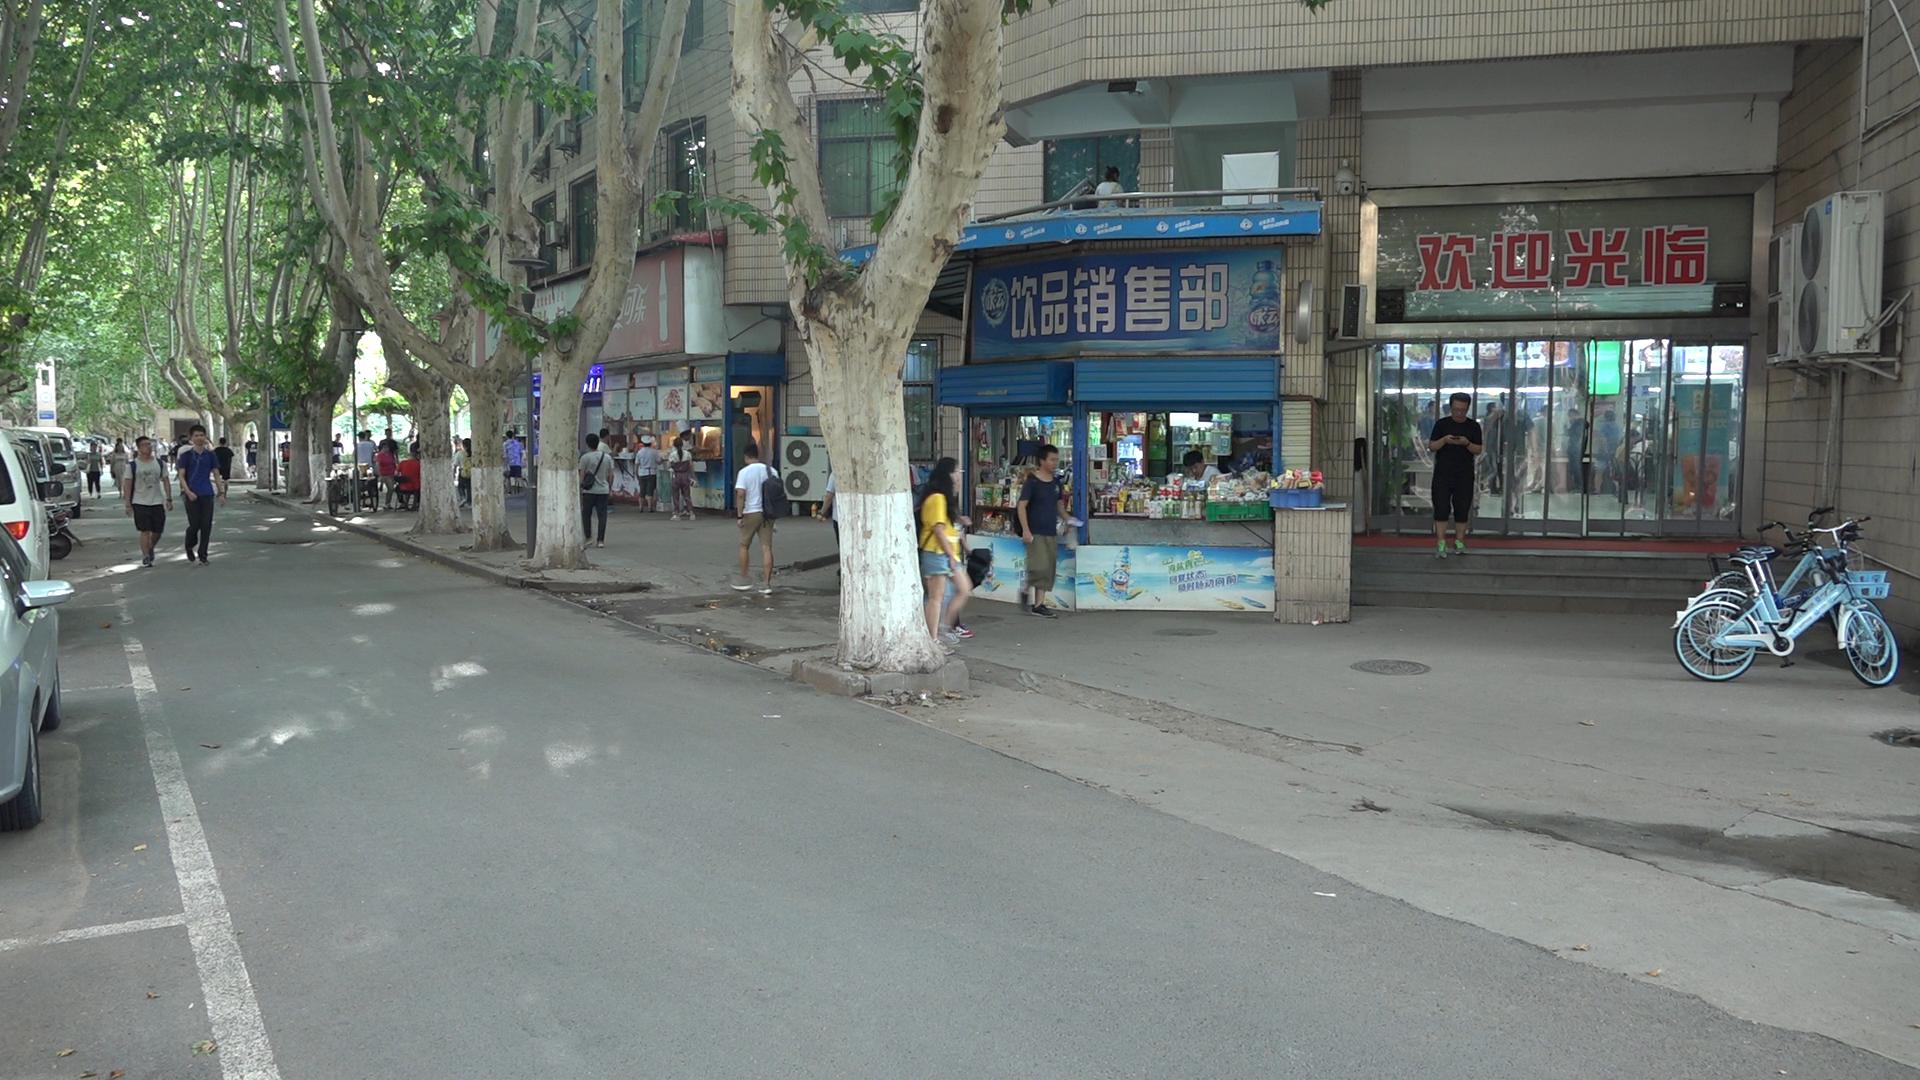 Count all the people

42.